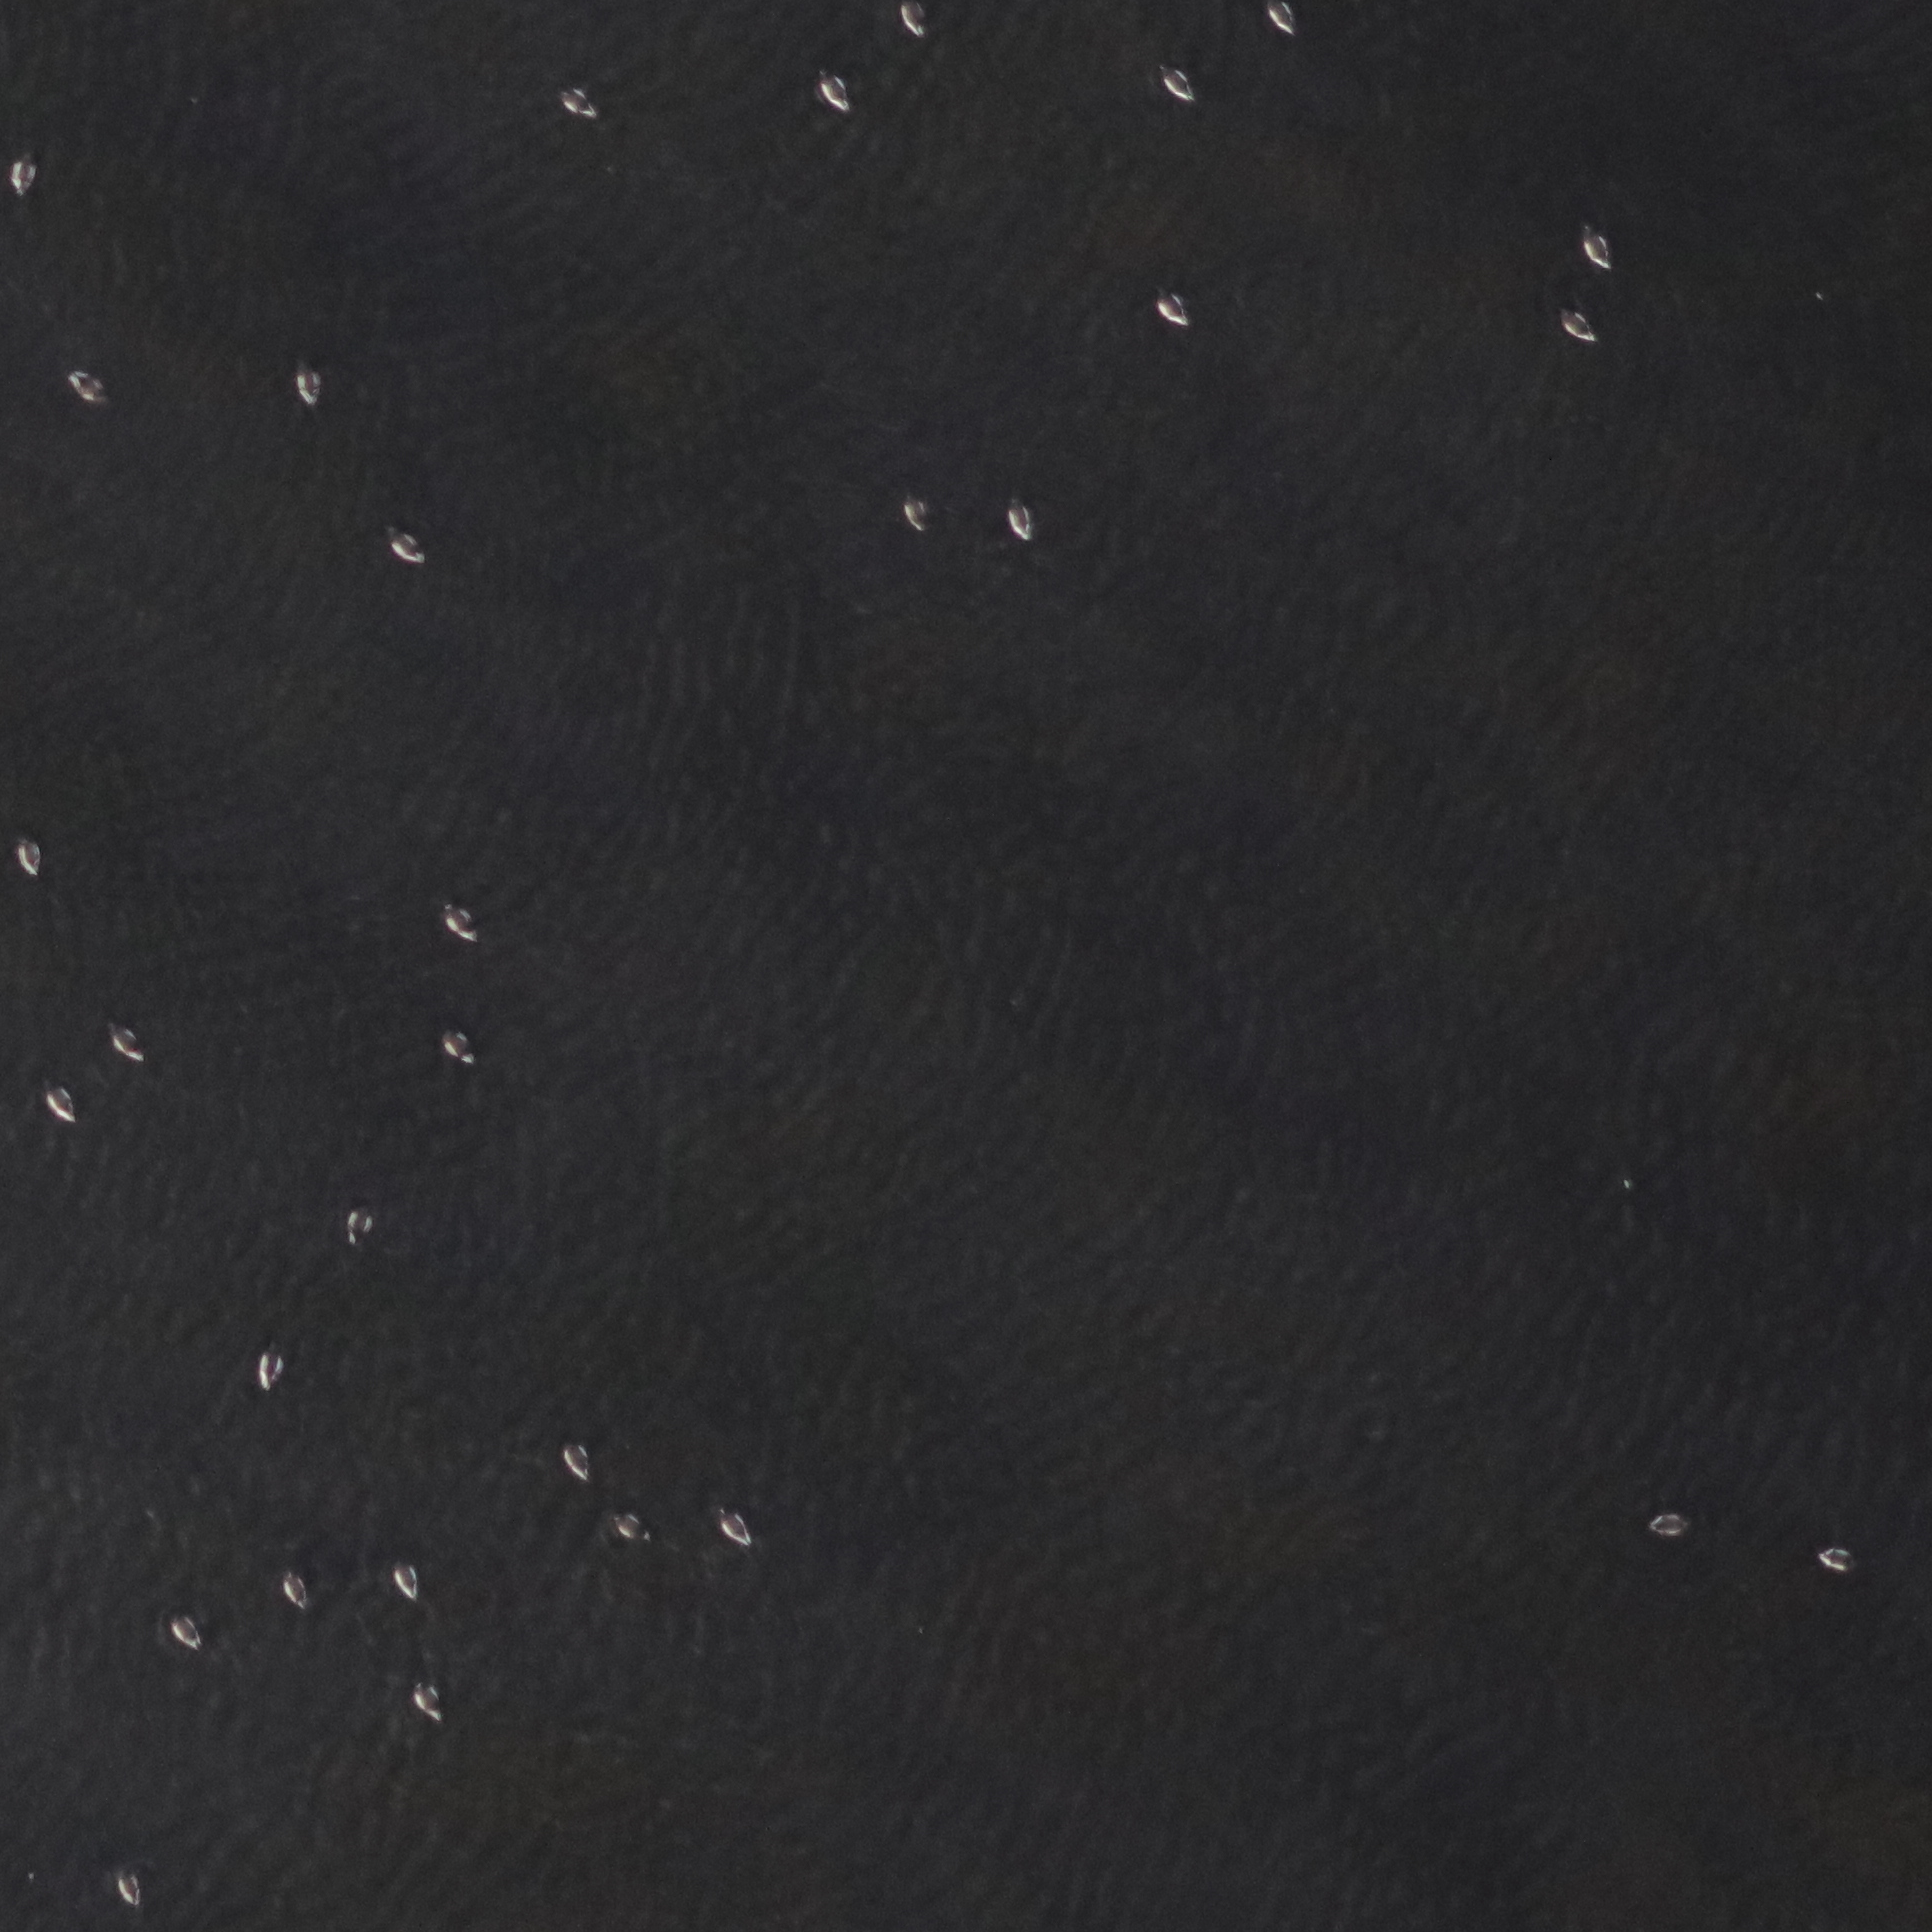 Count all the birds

31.